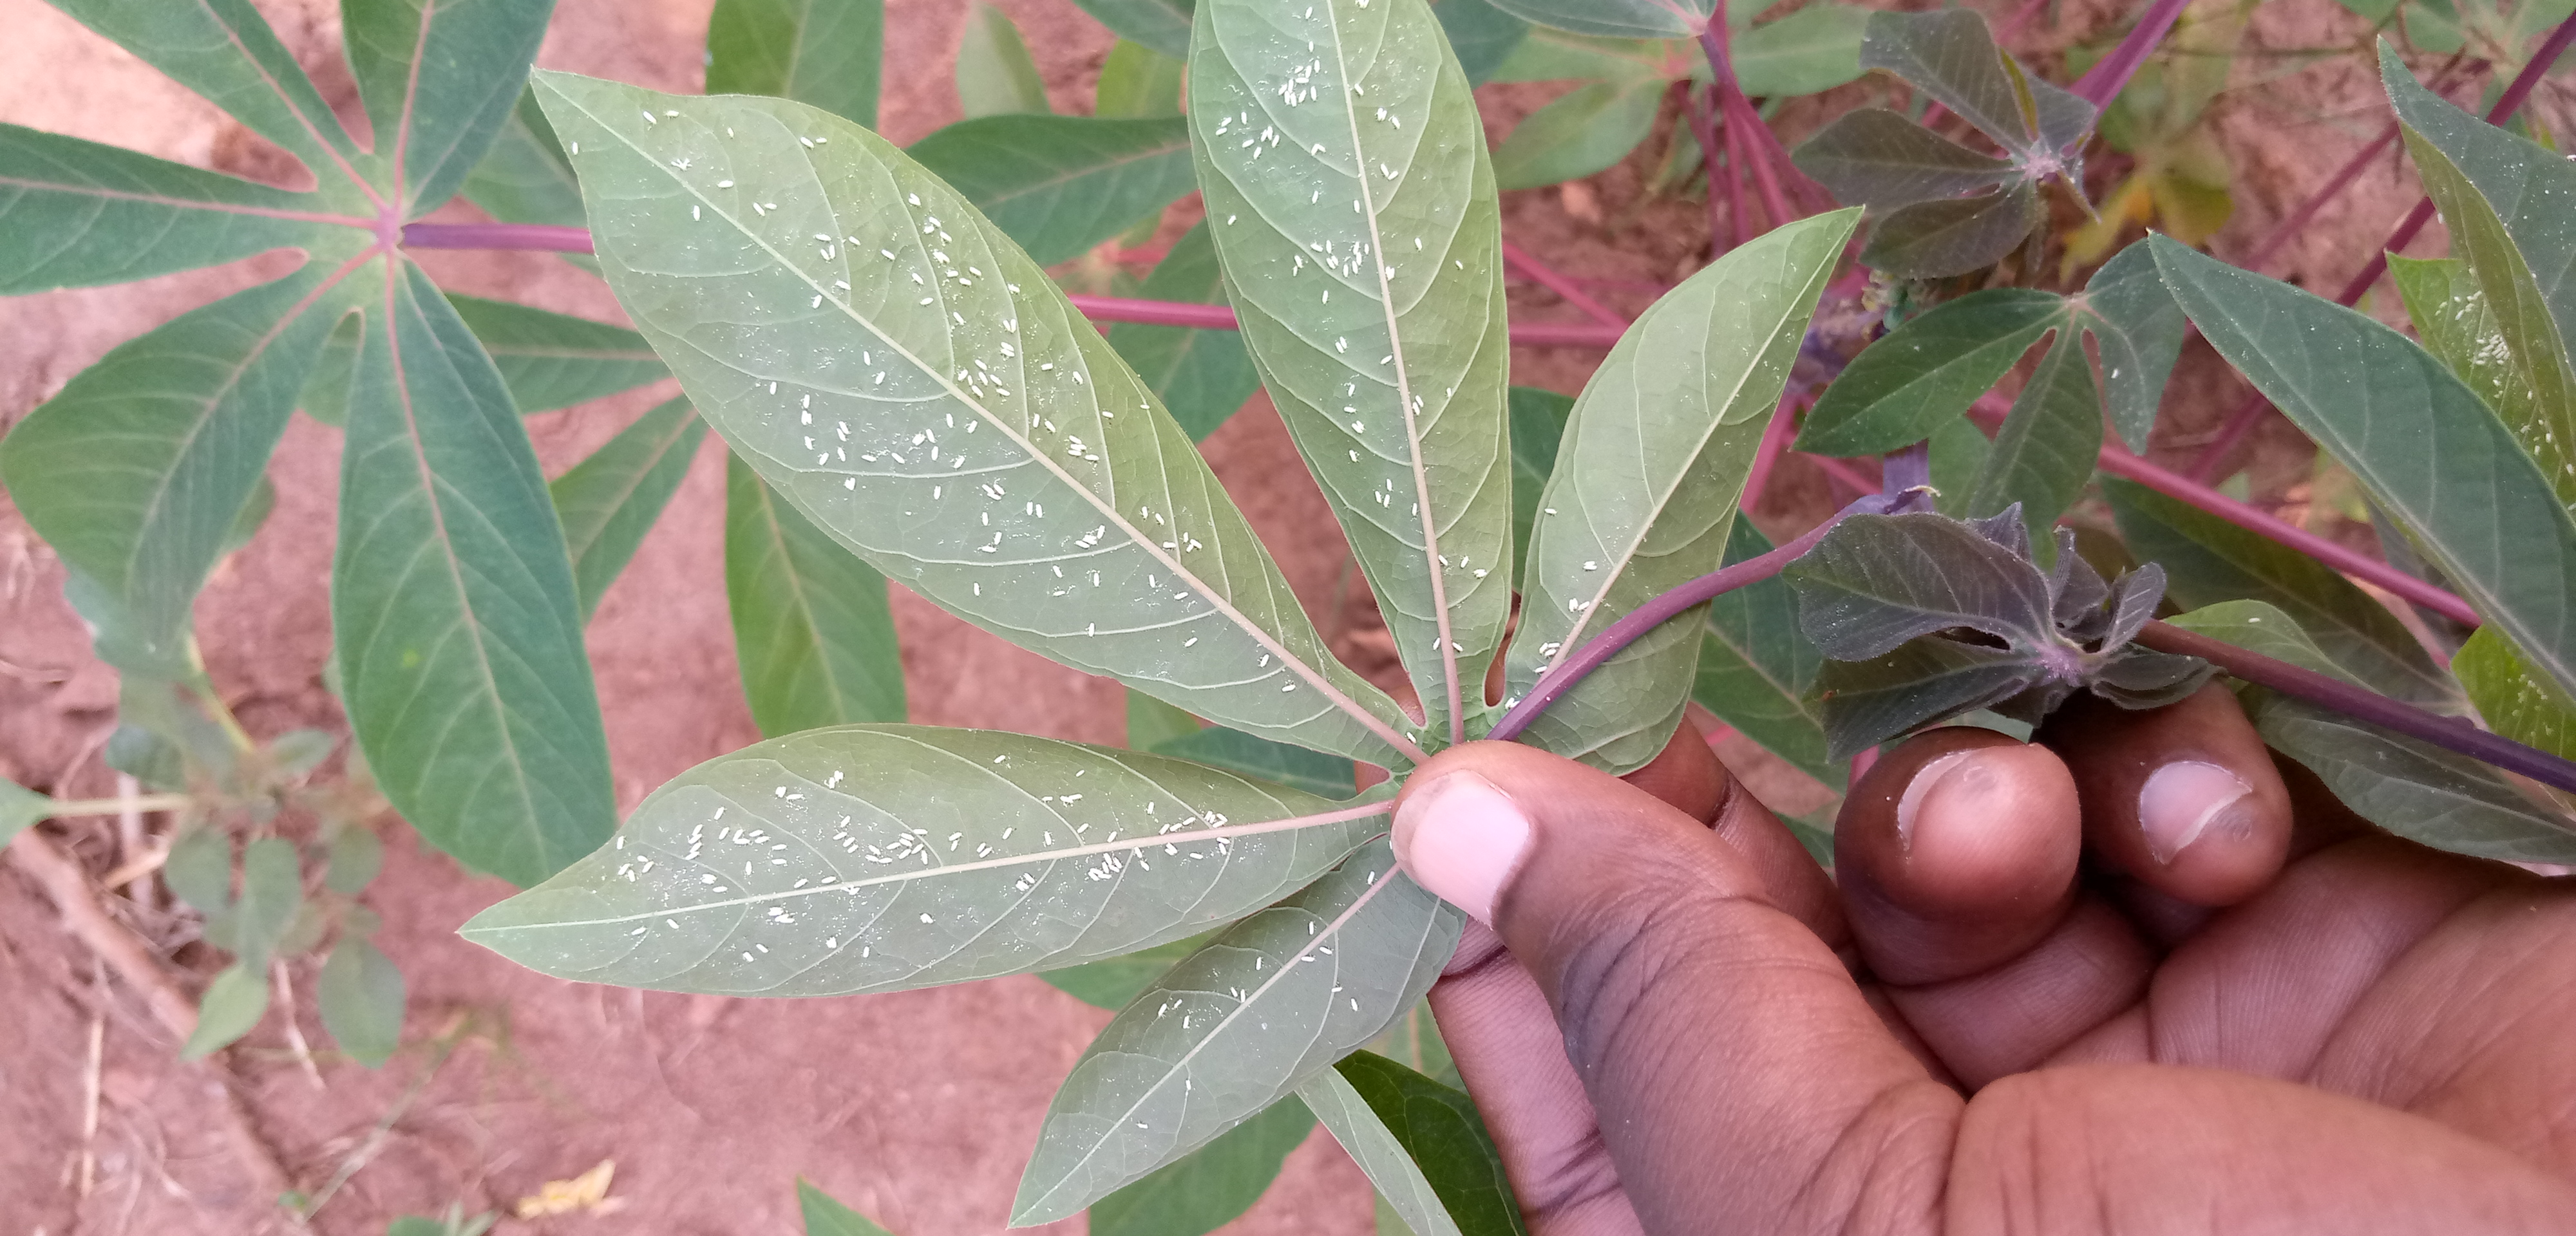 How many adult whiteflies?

323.